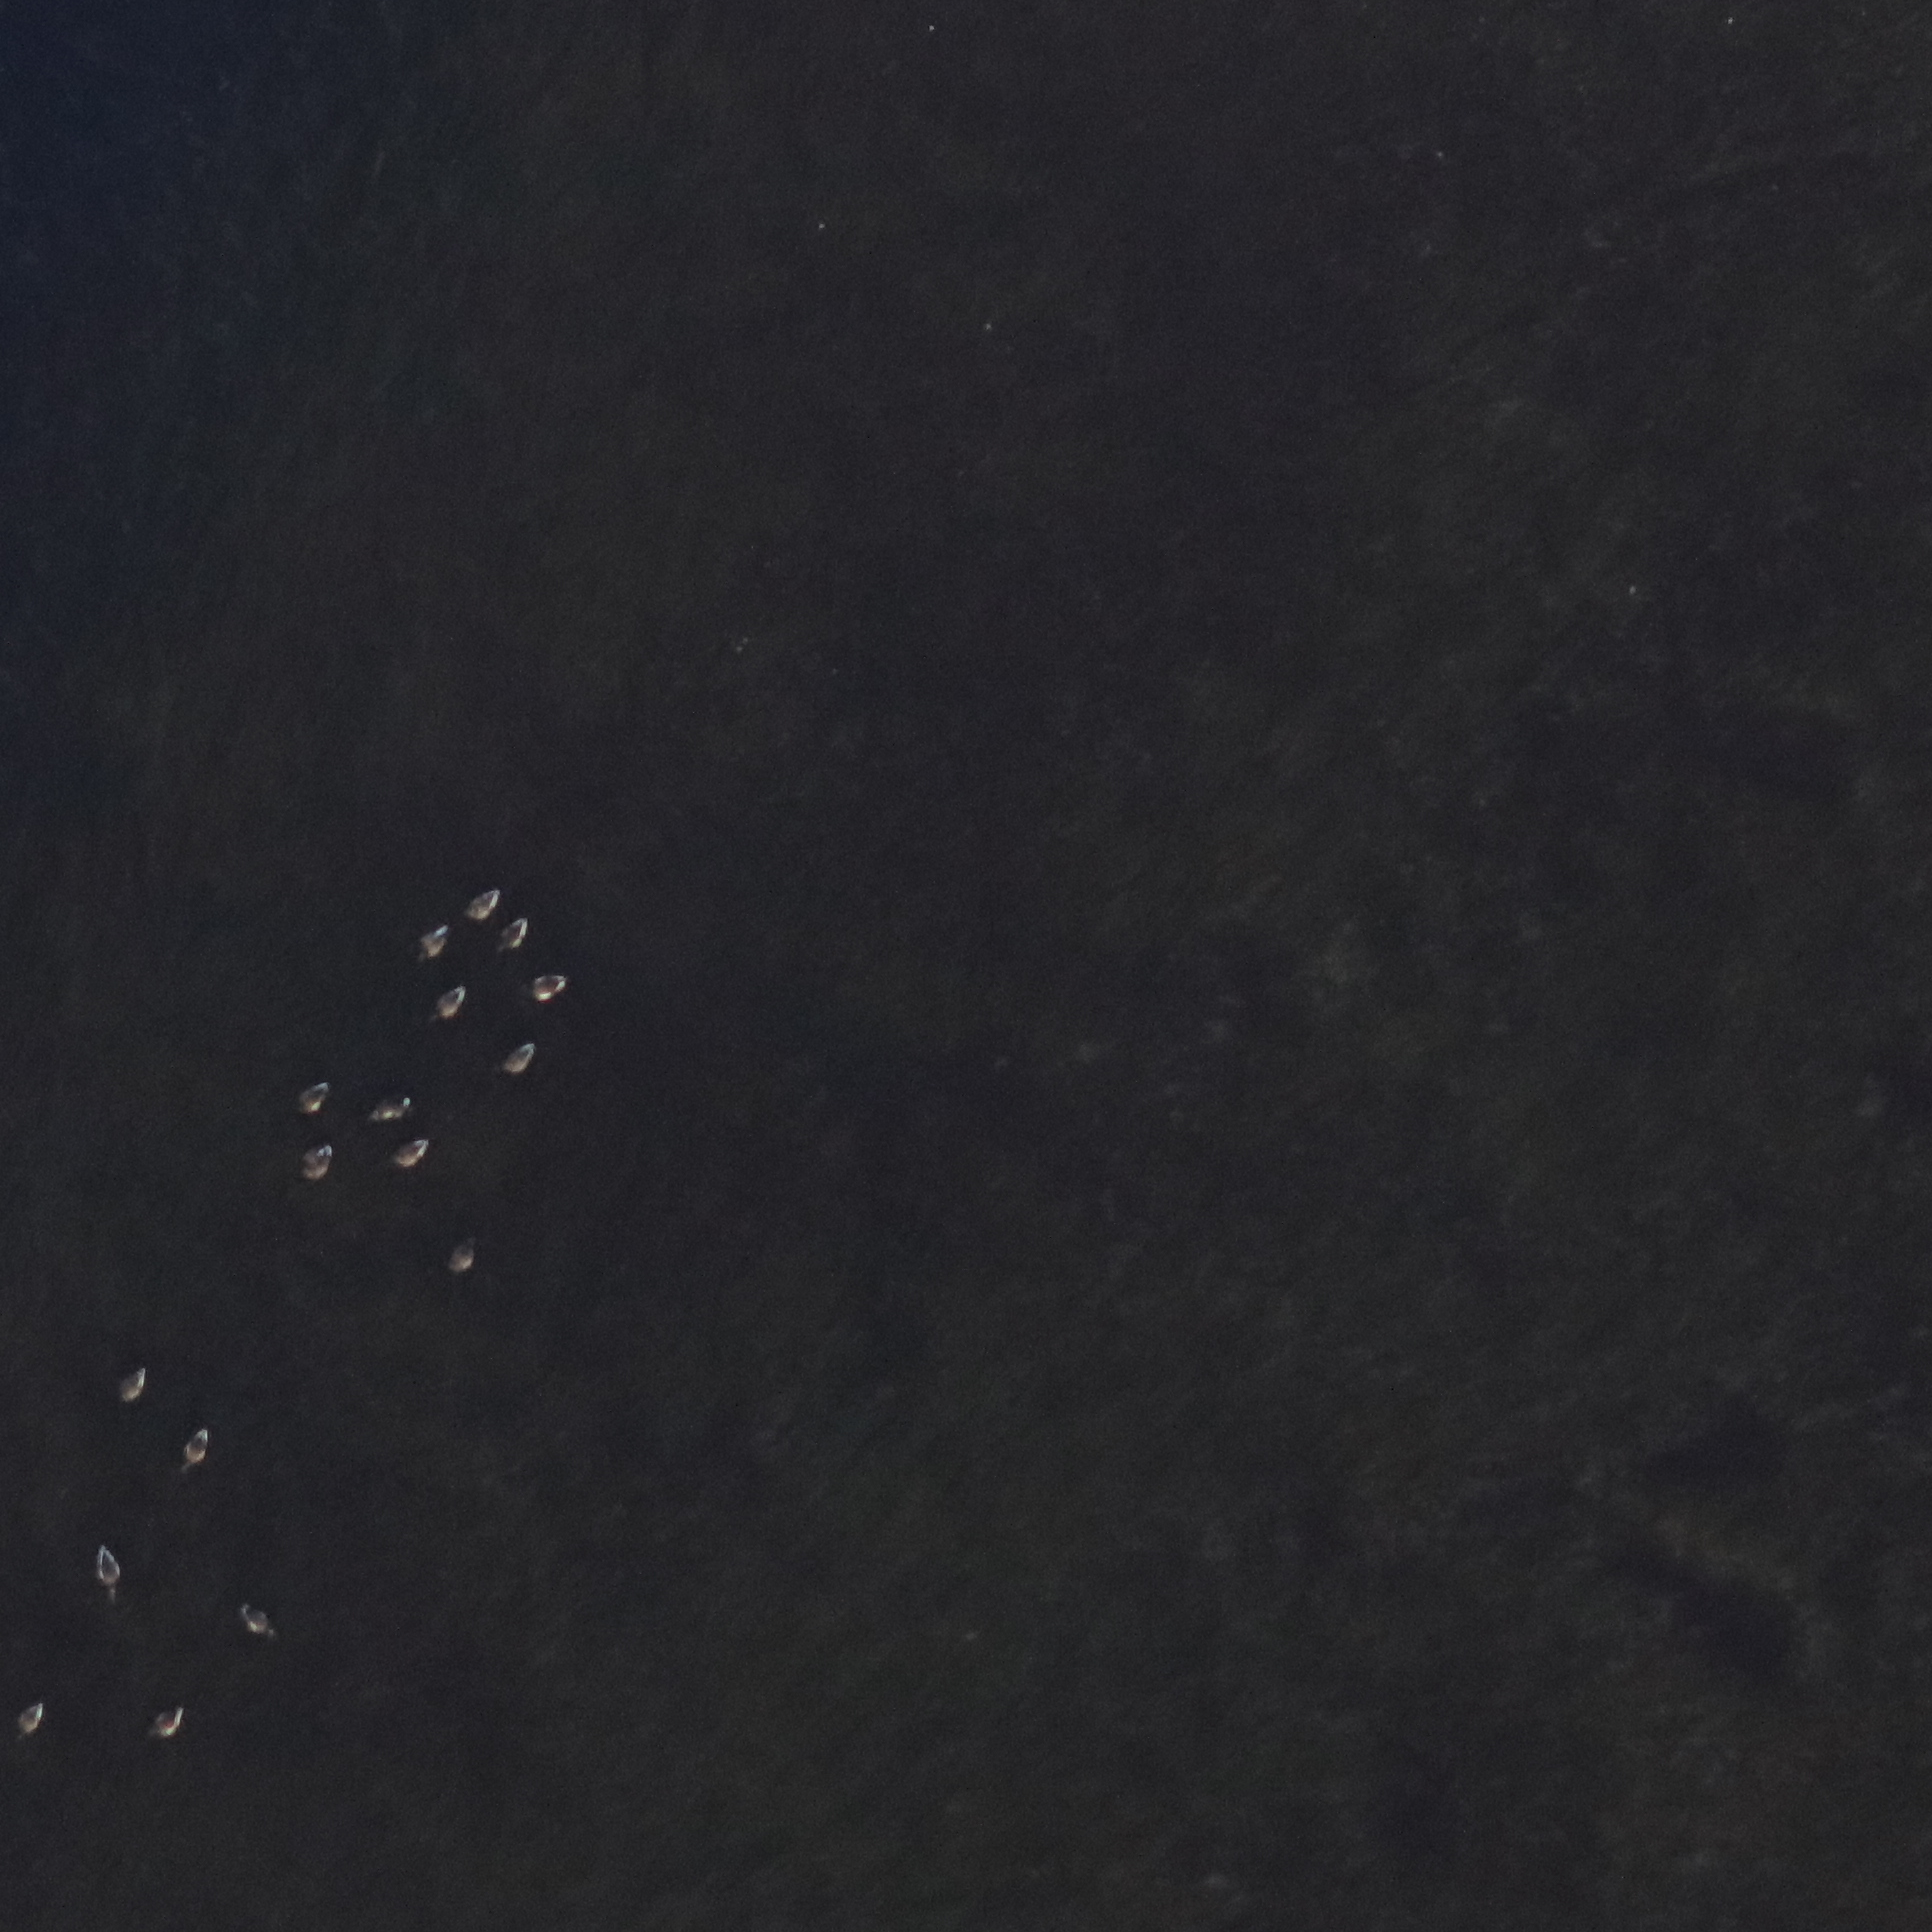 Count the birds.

17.